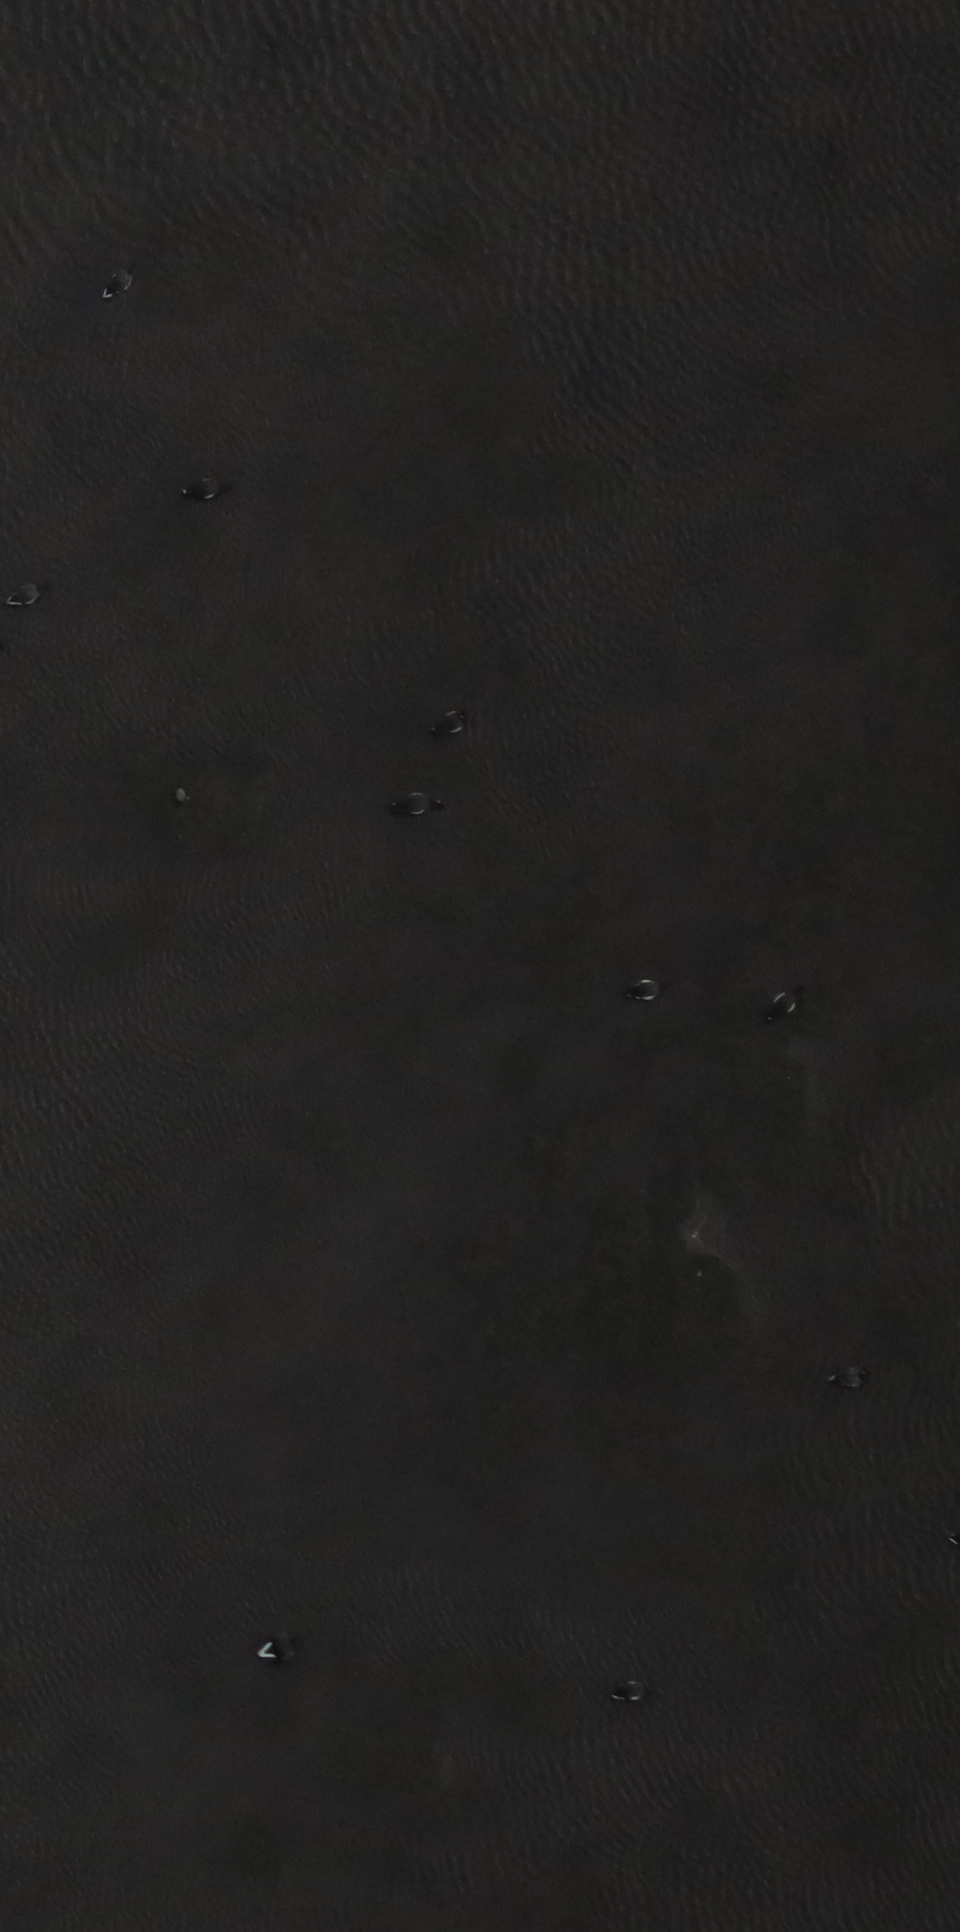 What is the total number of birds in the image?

10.